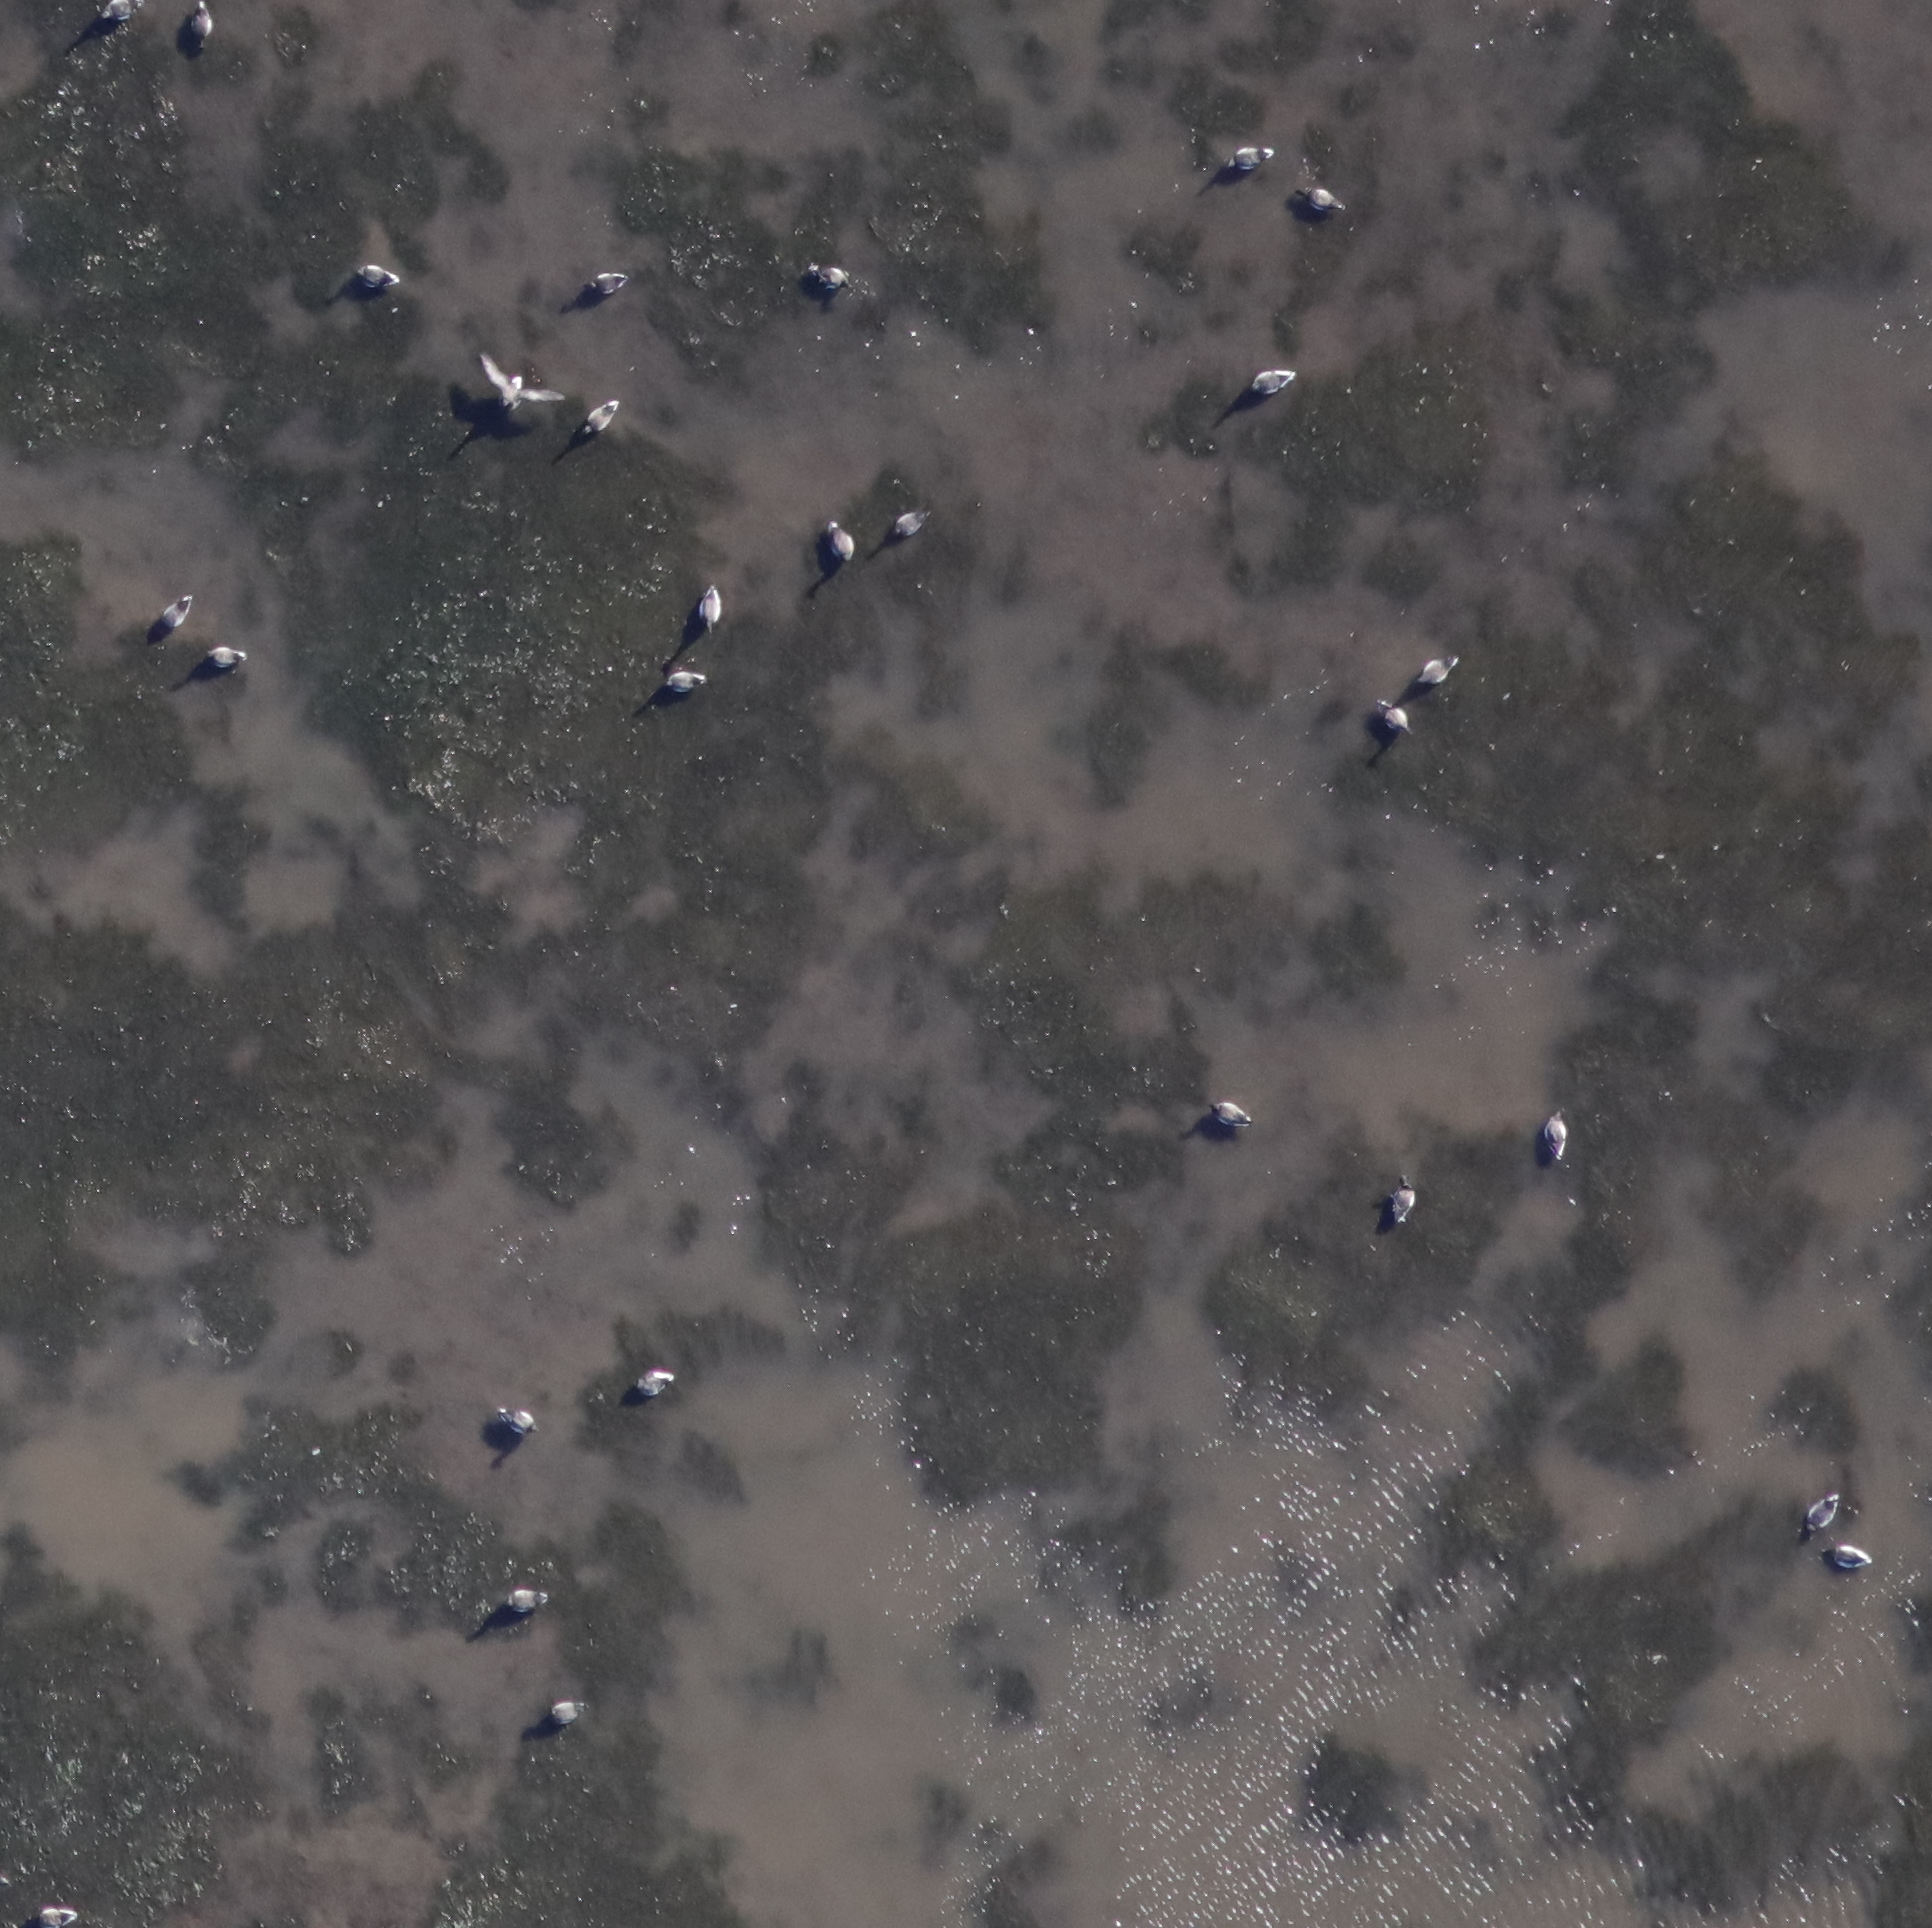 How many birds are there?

28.